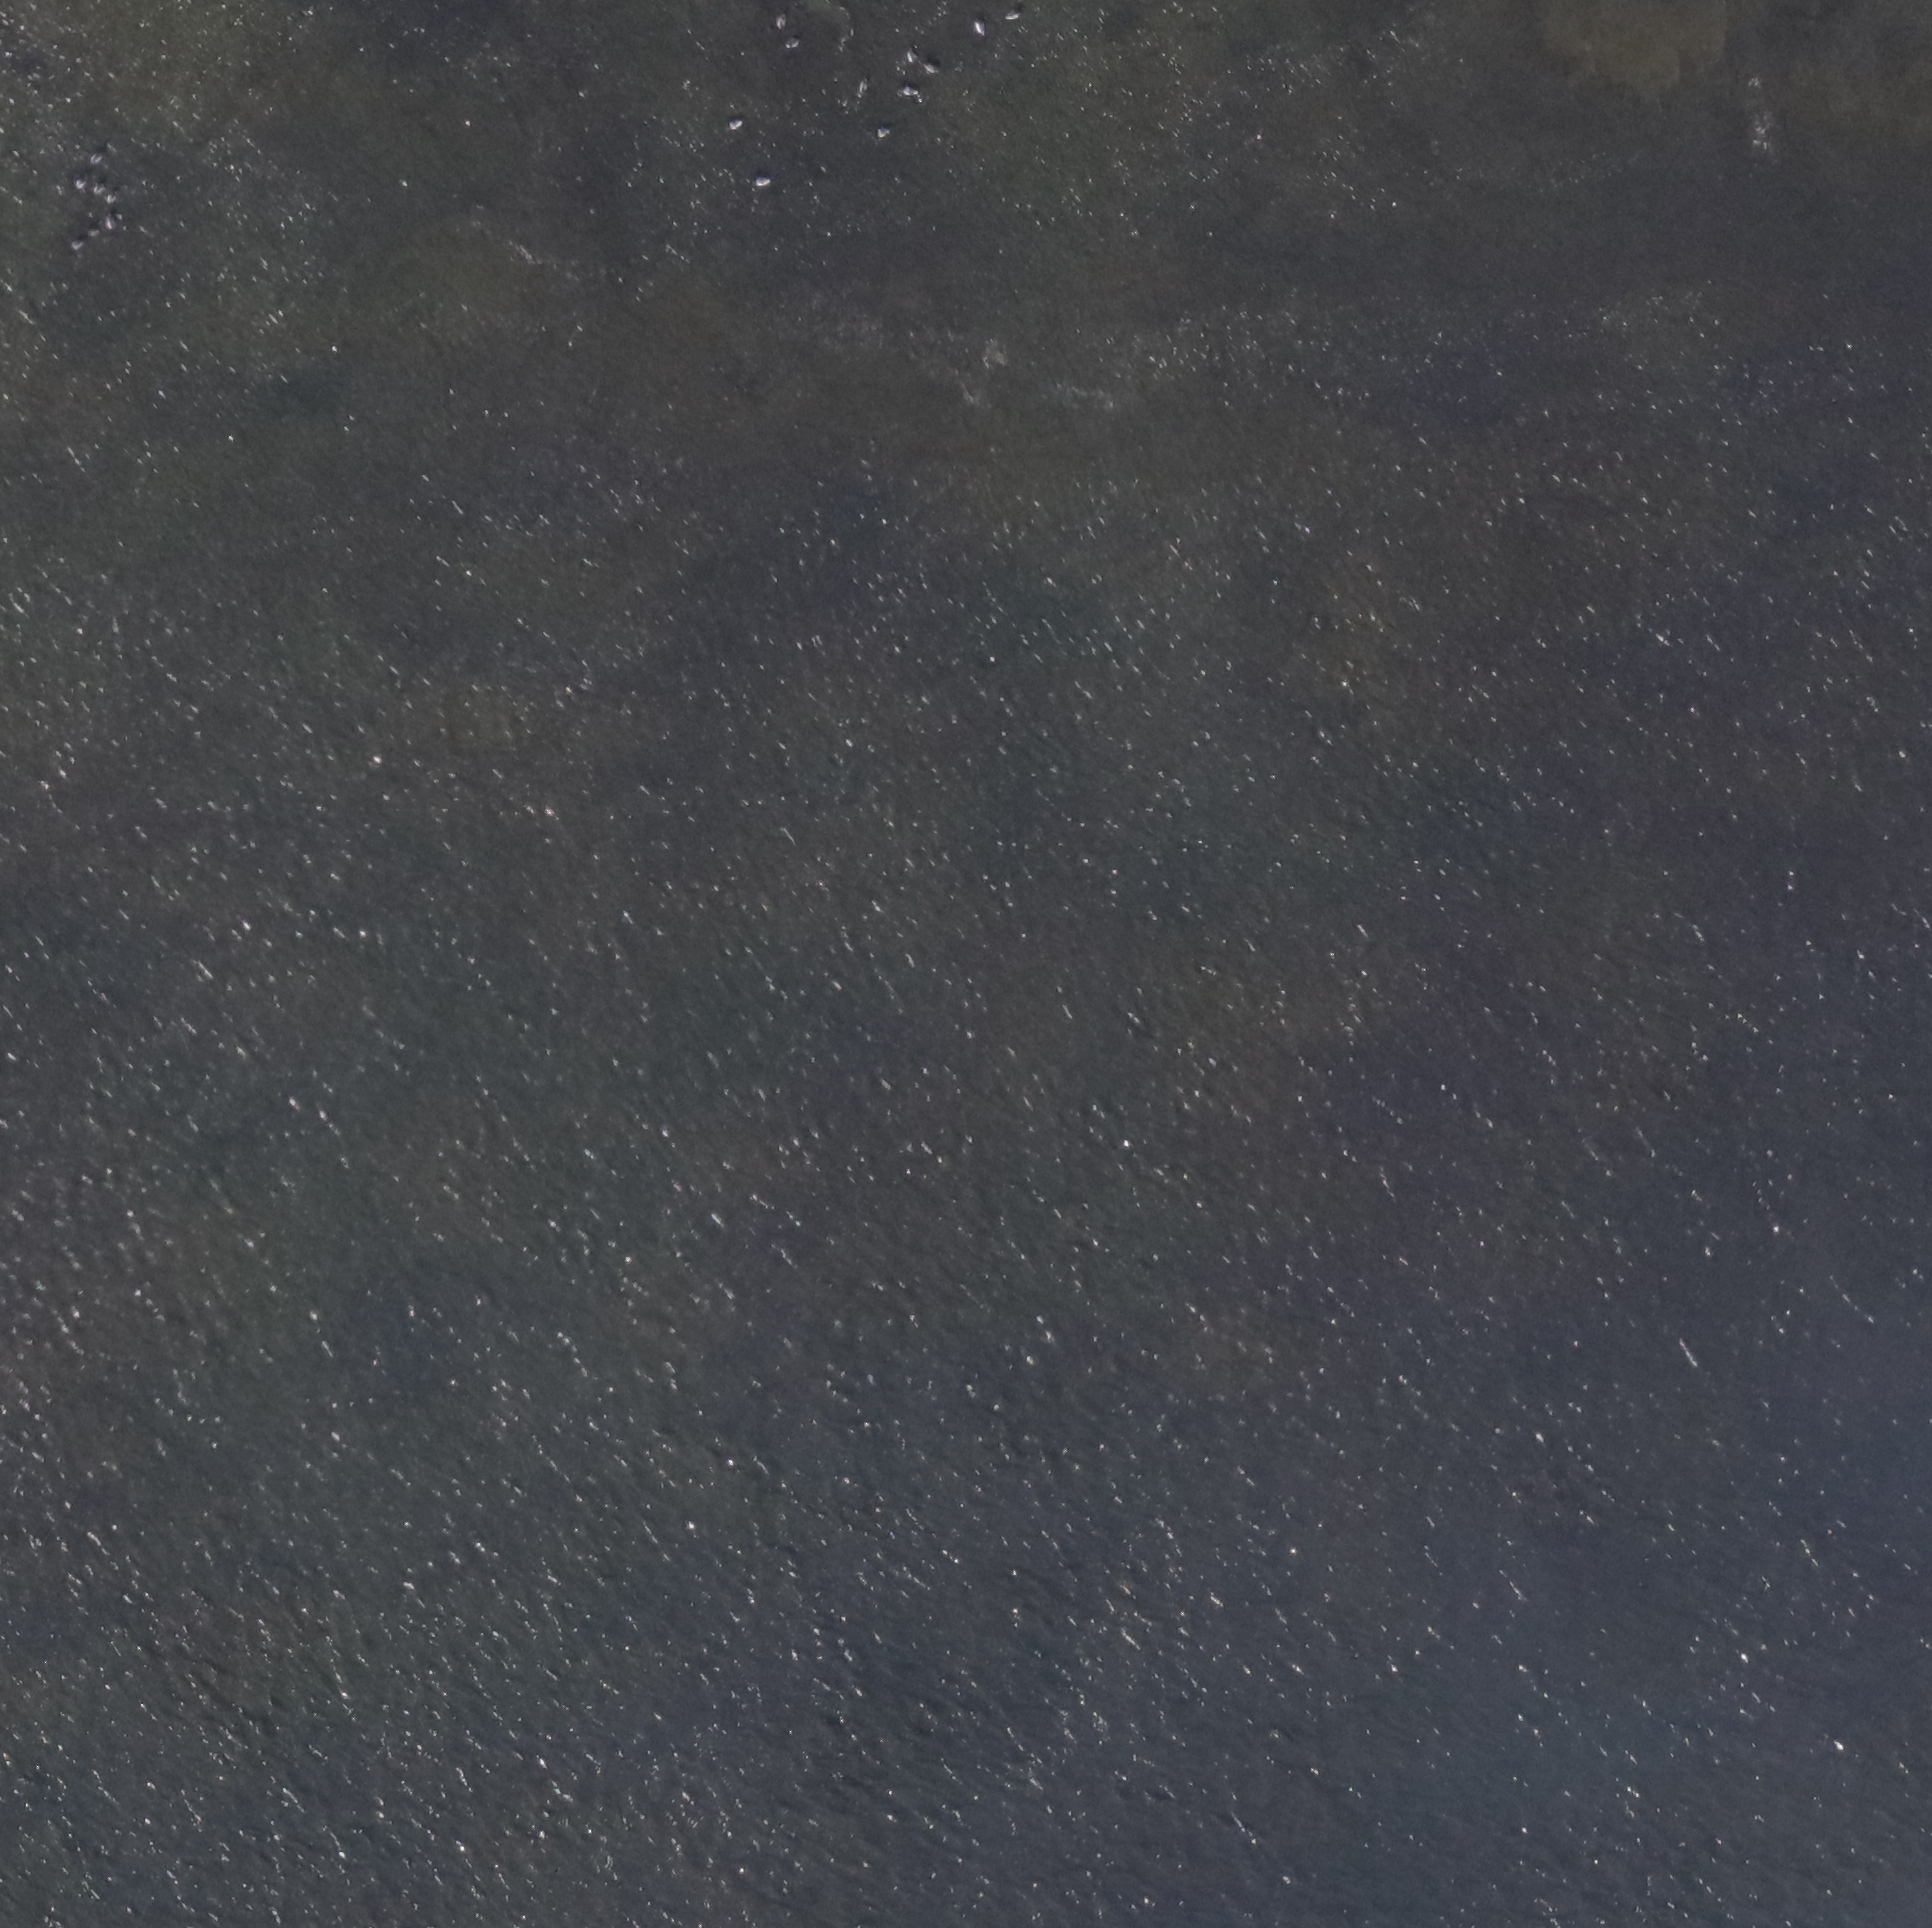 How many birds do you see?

18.